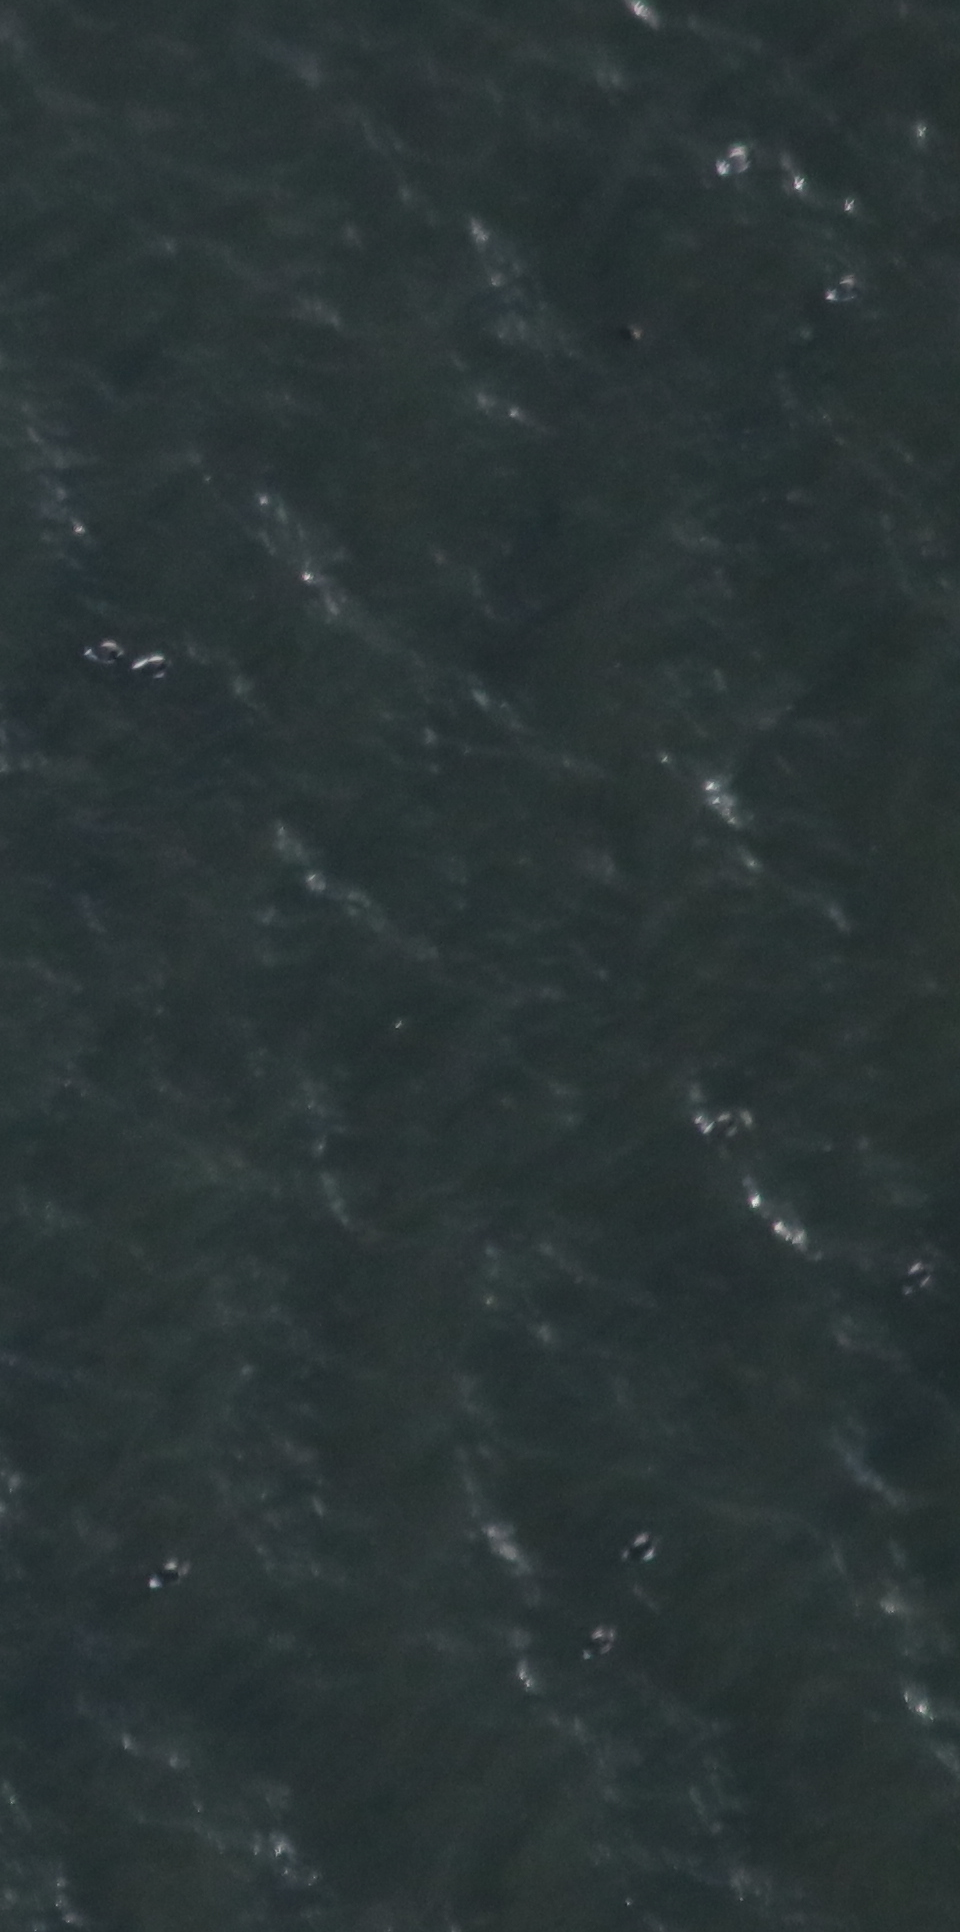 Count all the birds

10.